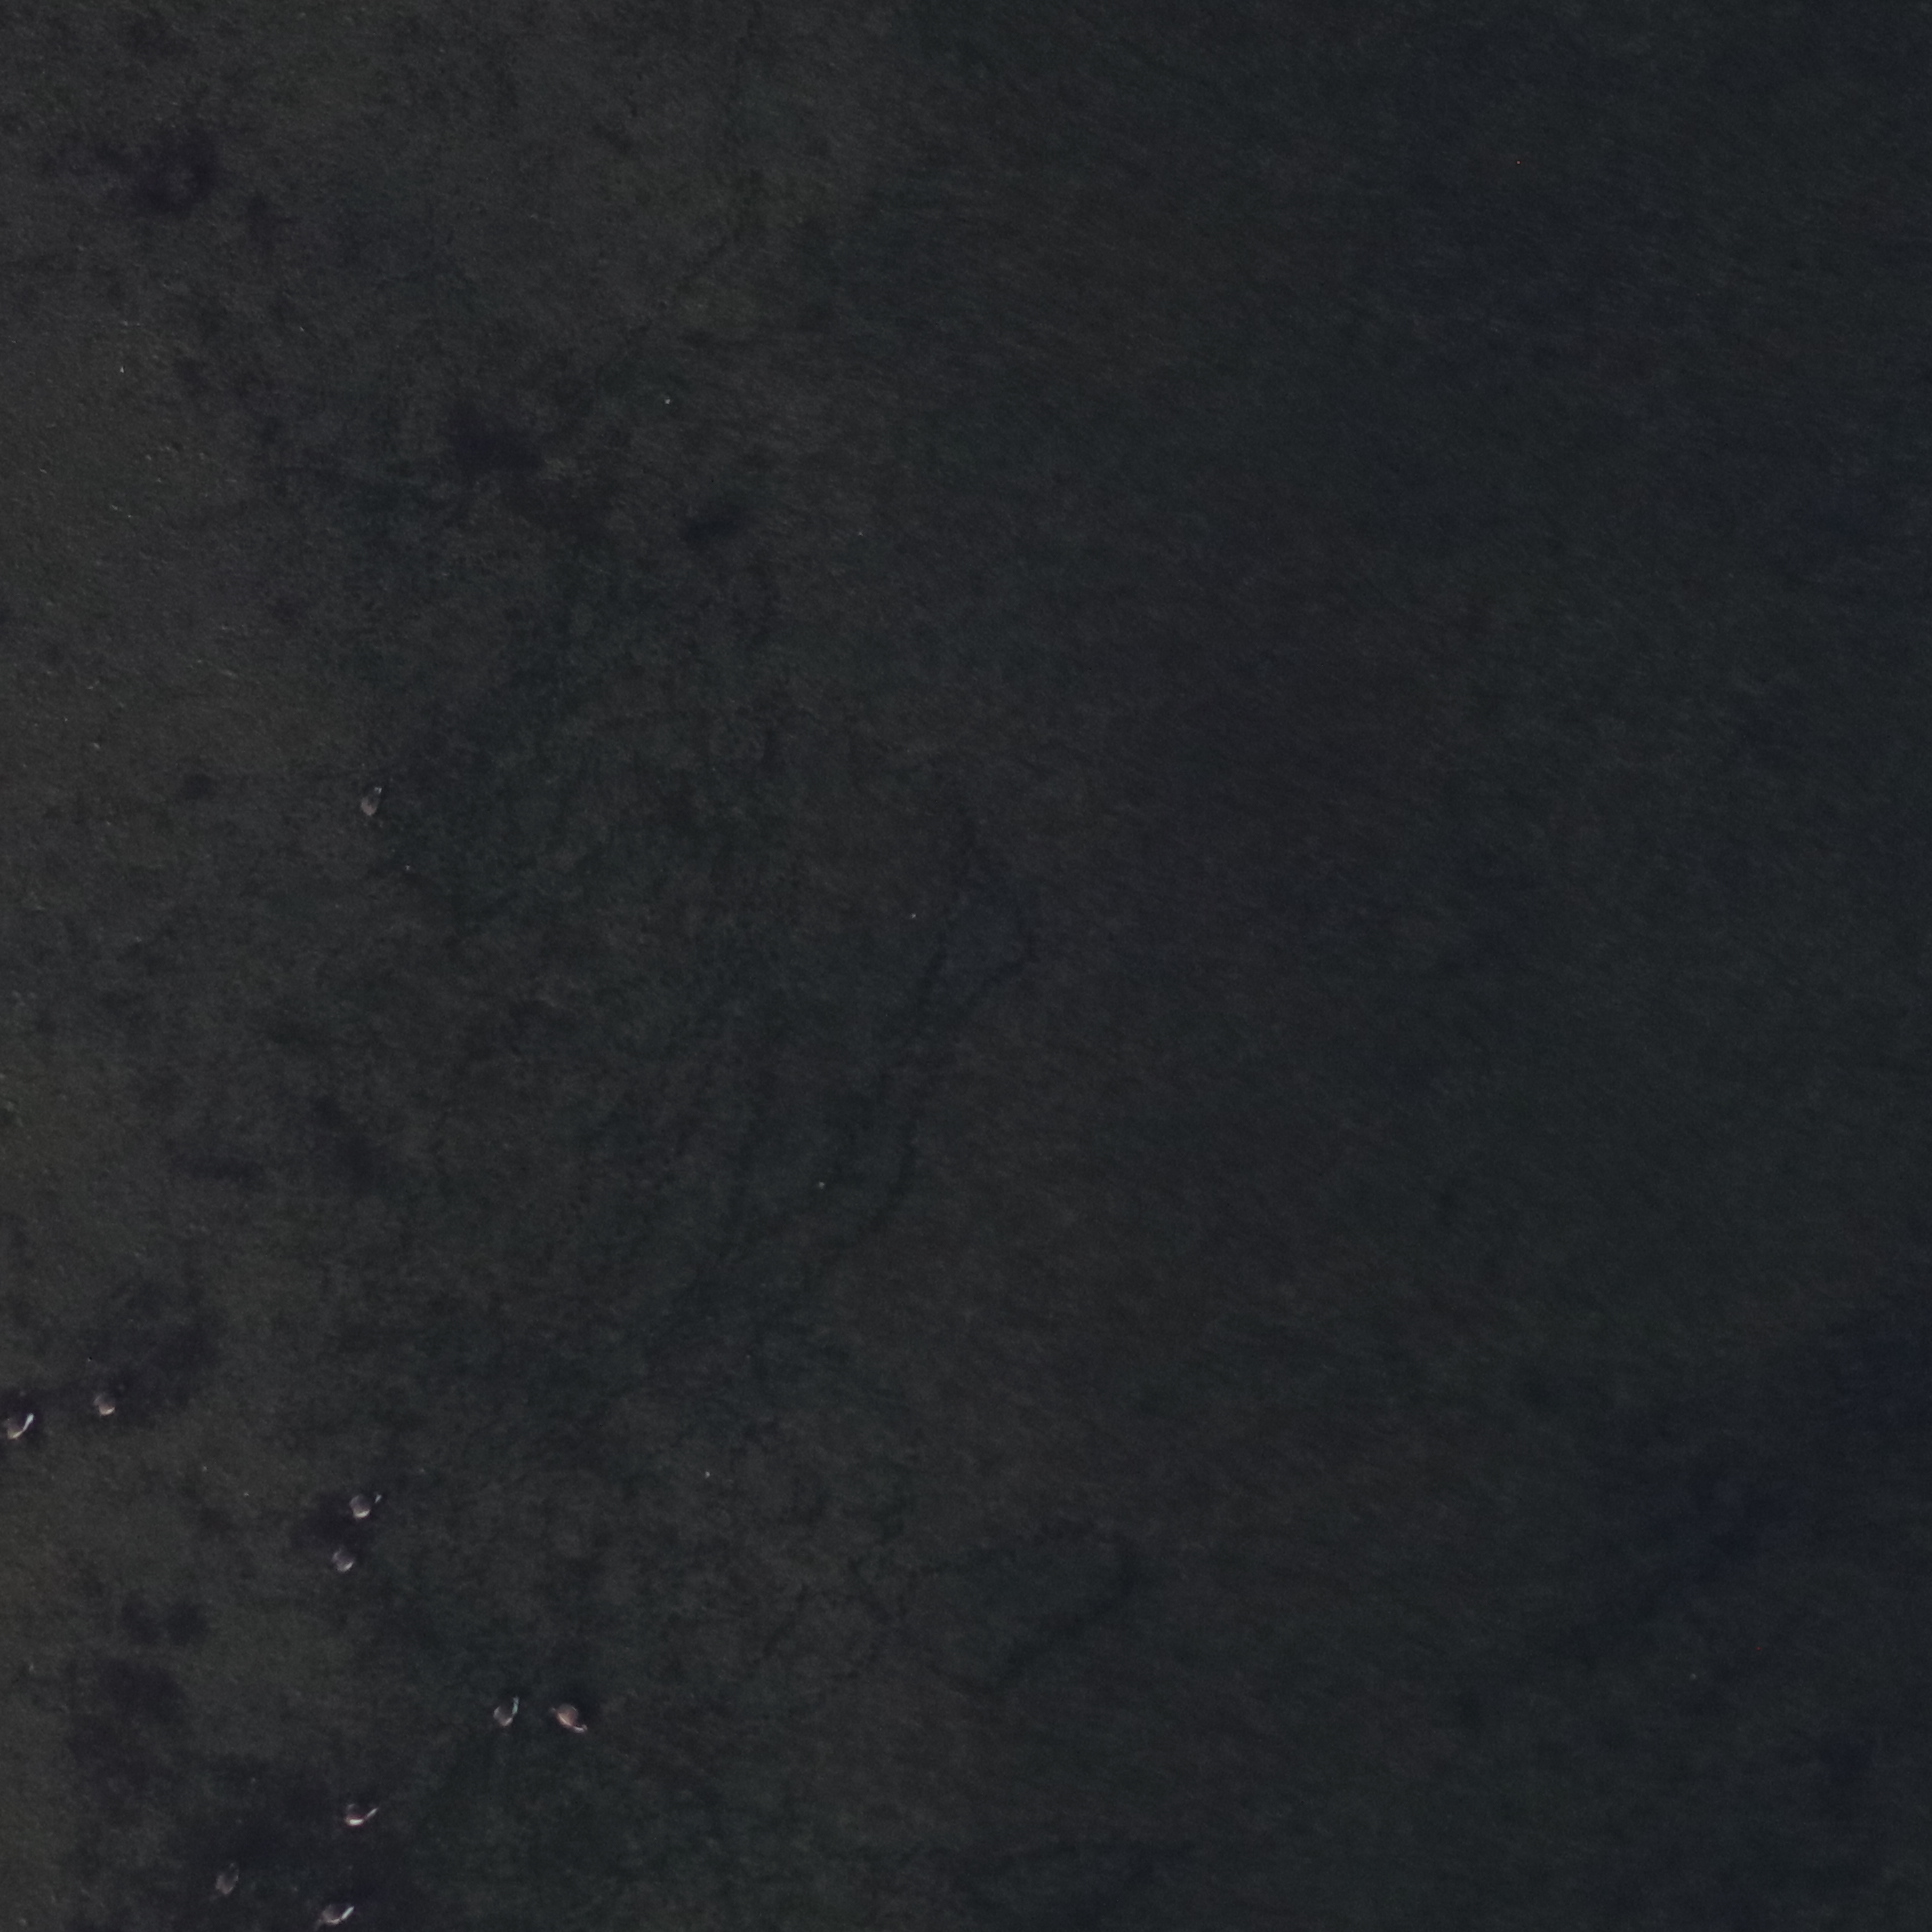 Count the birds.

10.